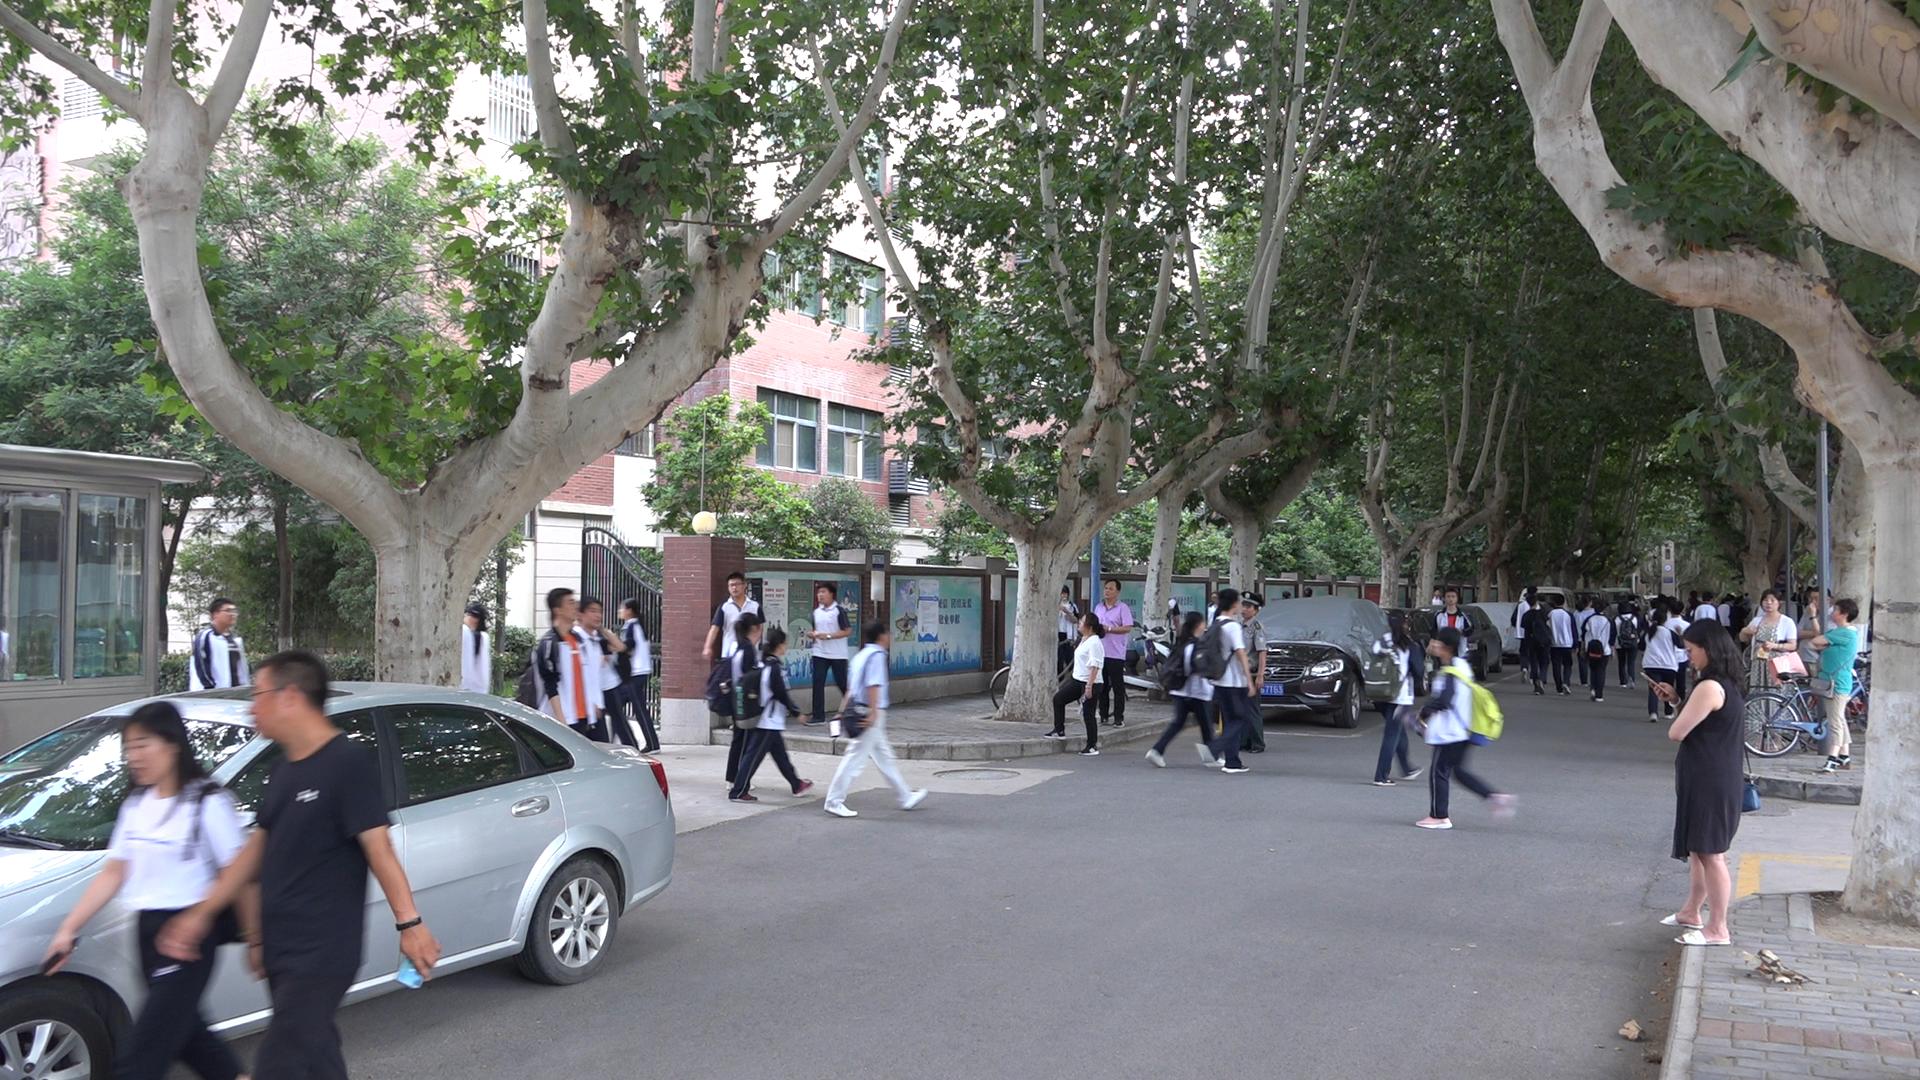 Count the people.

39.